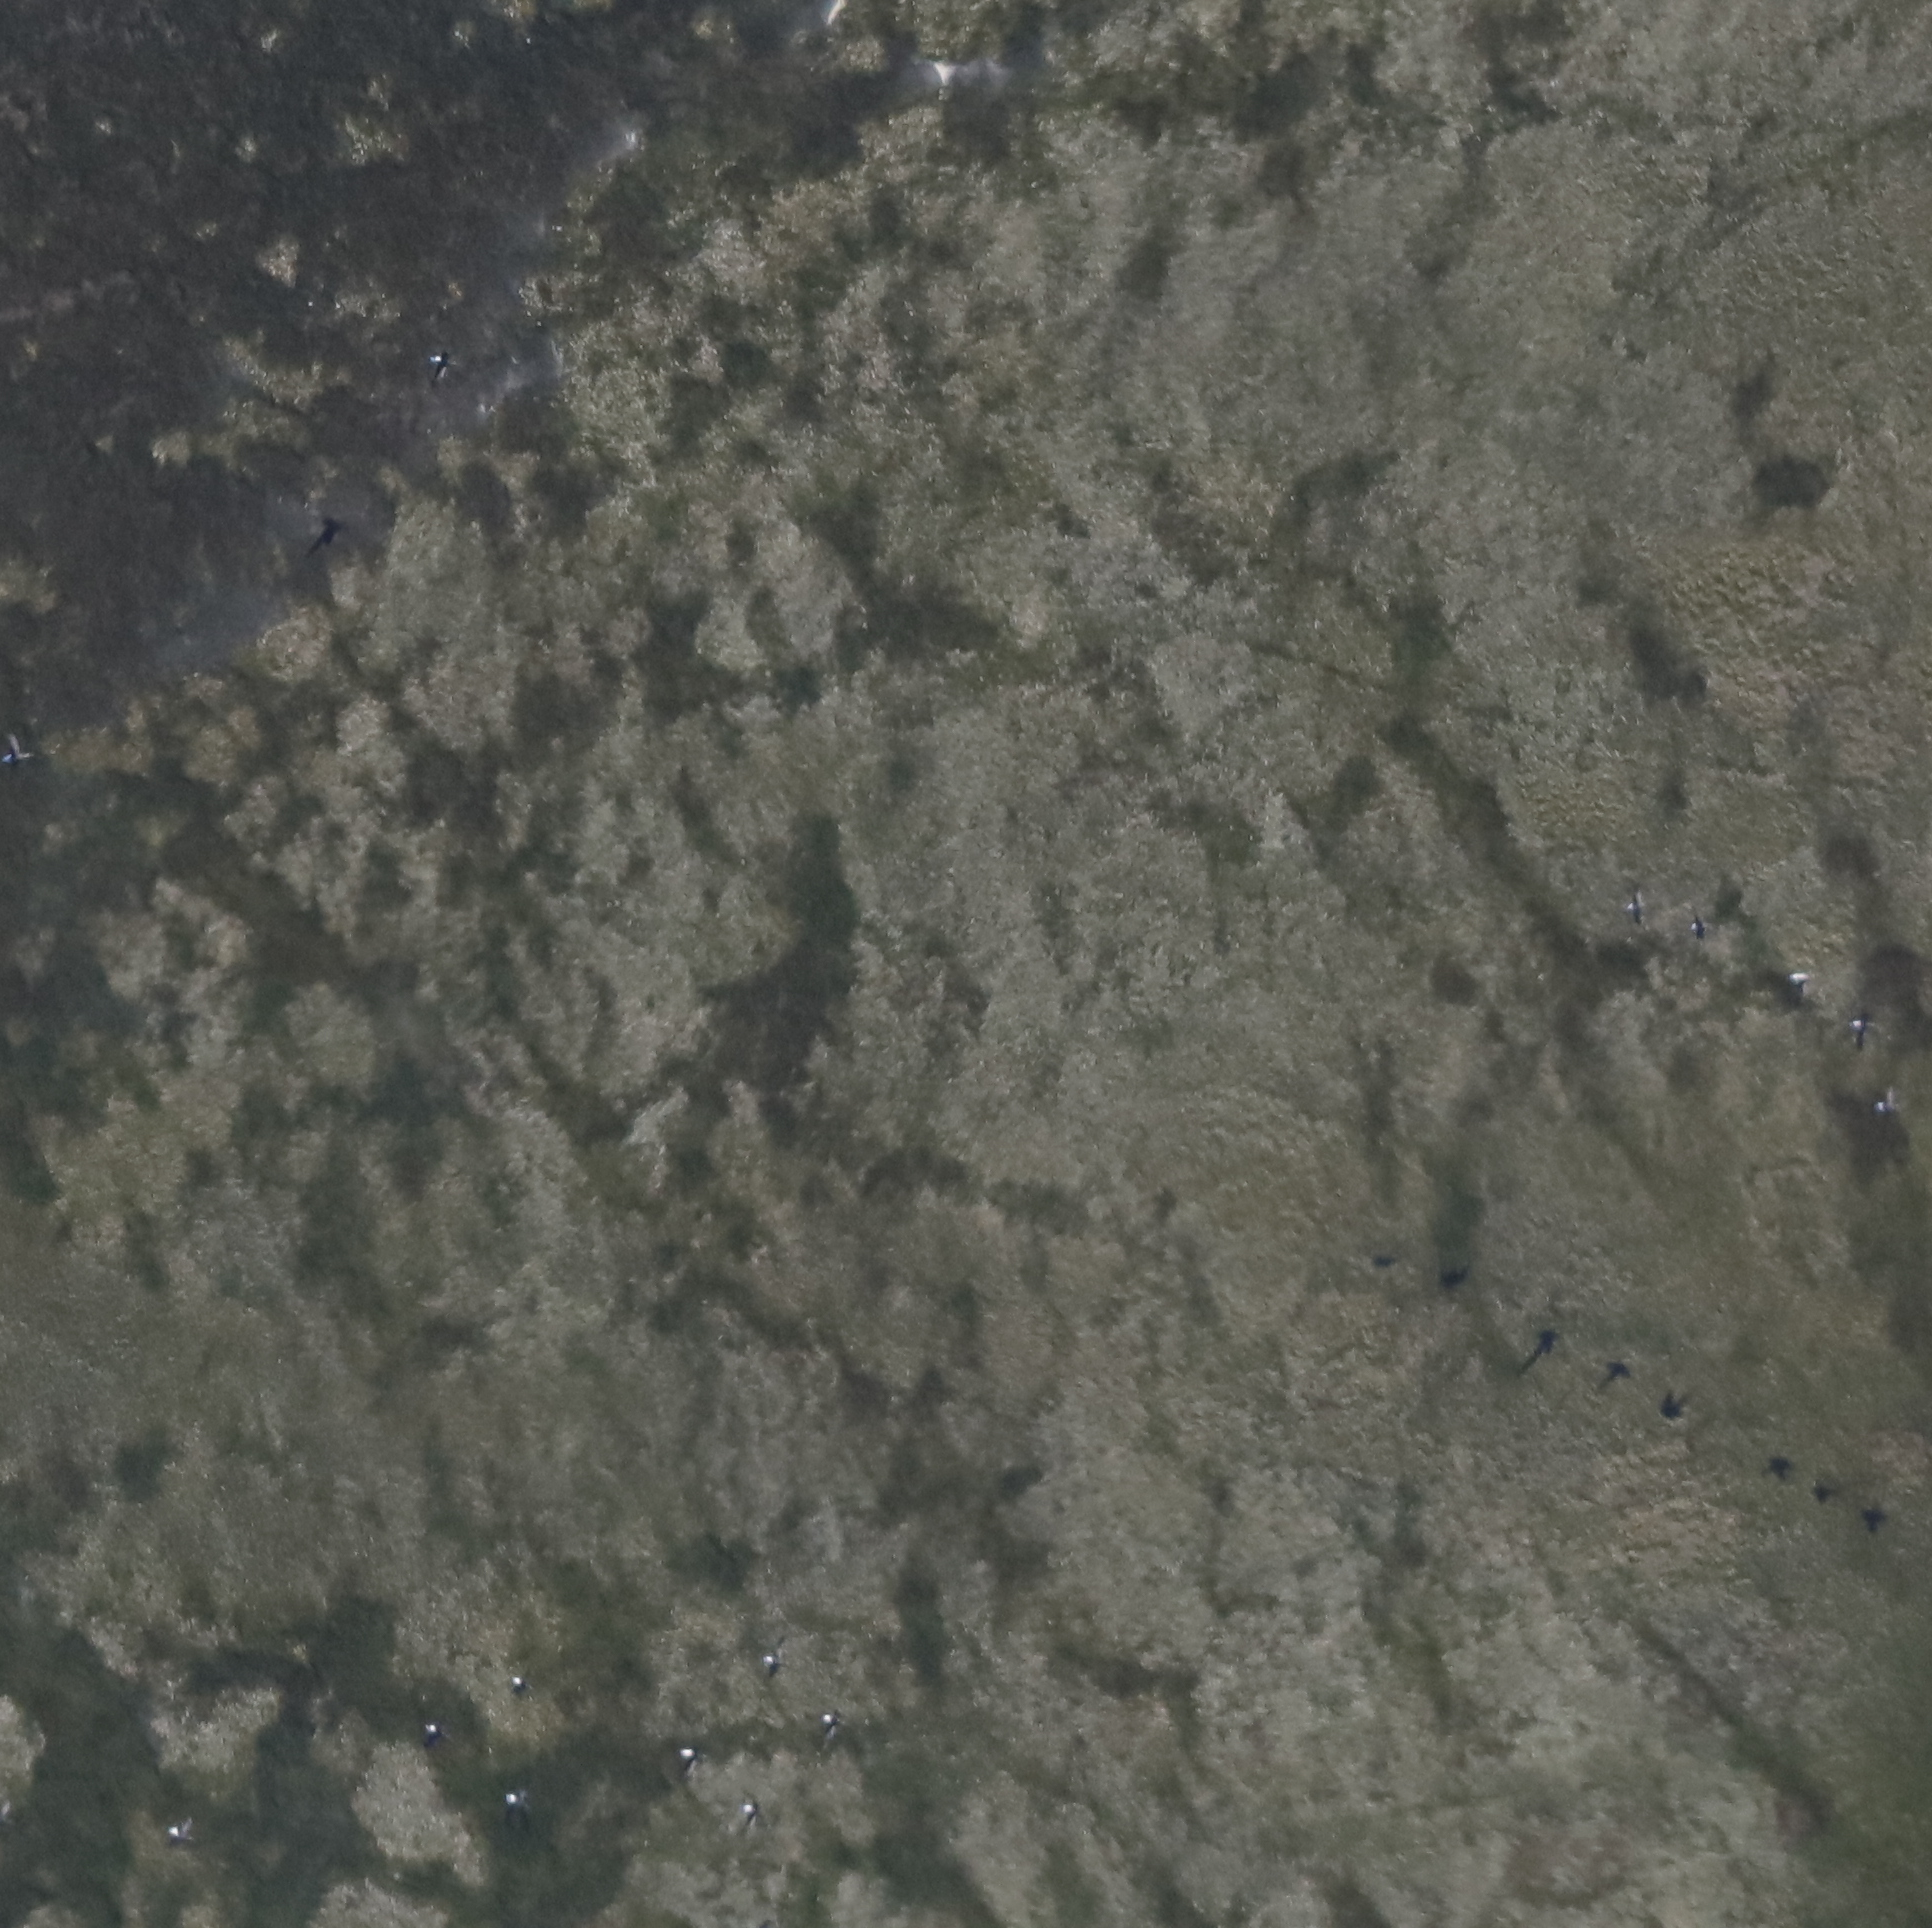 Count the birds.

15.